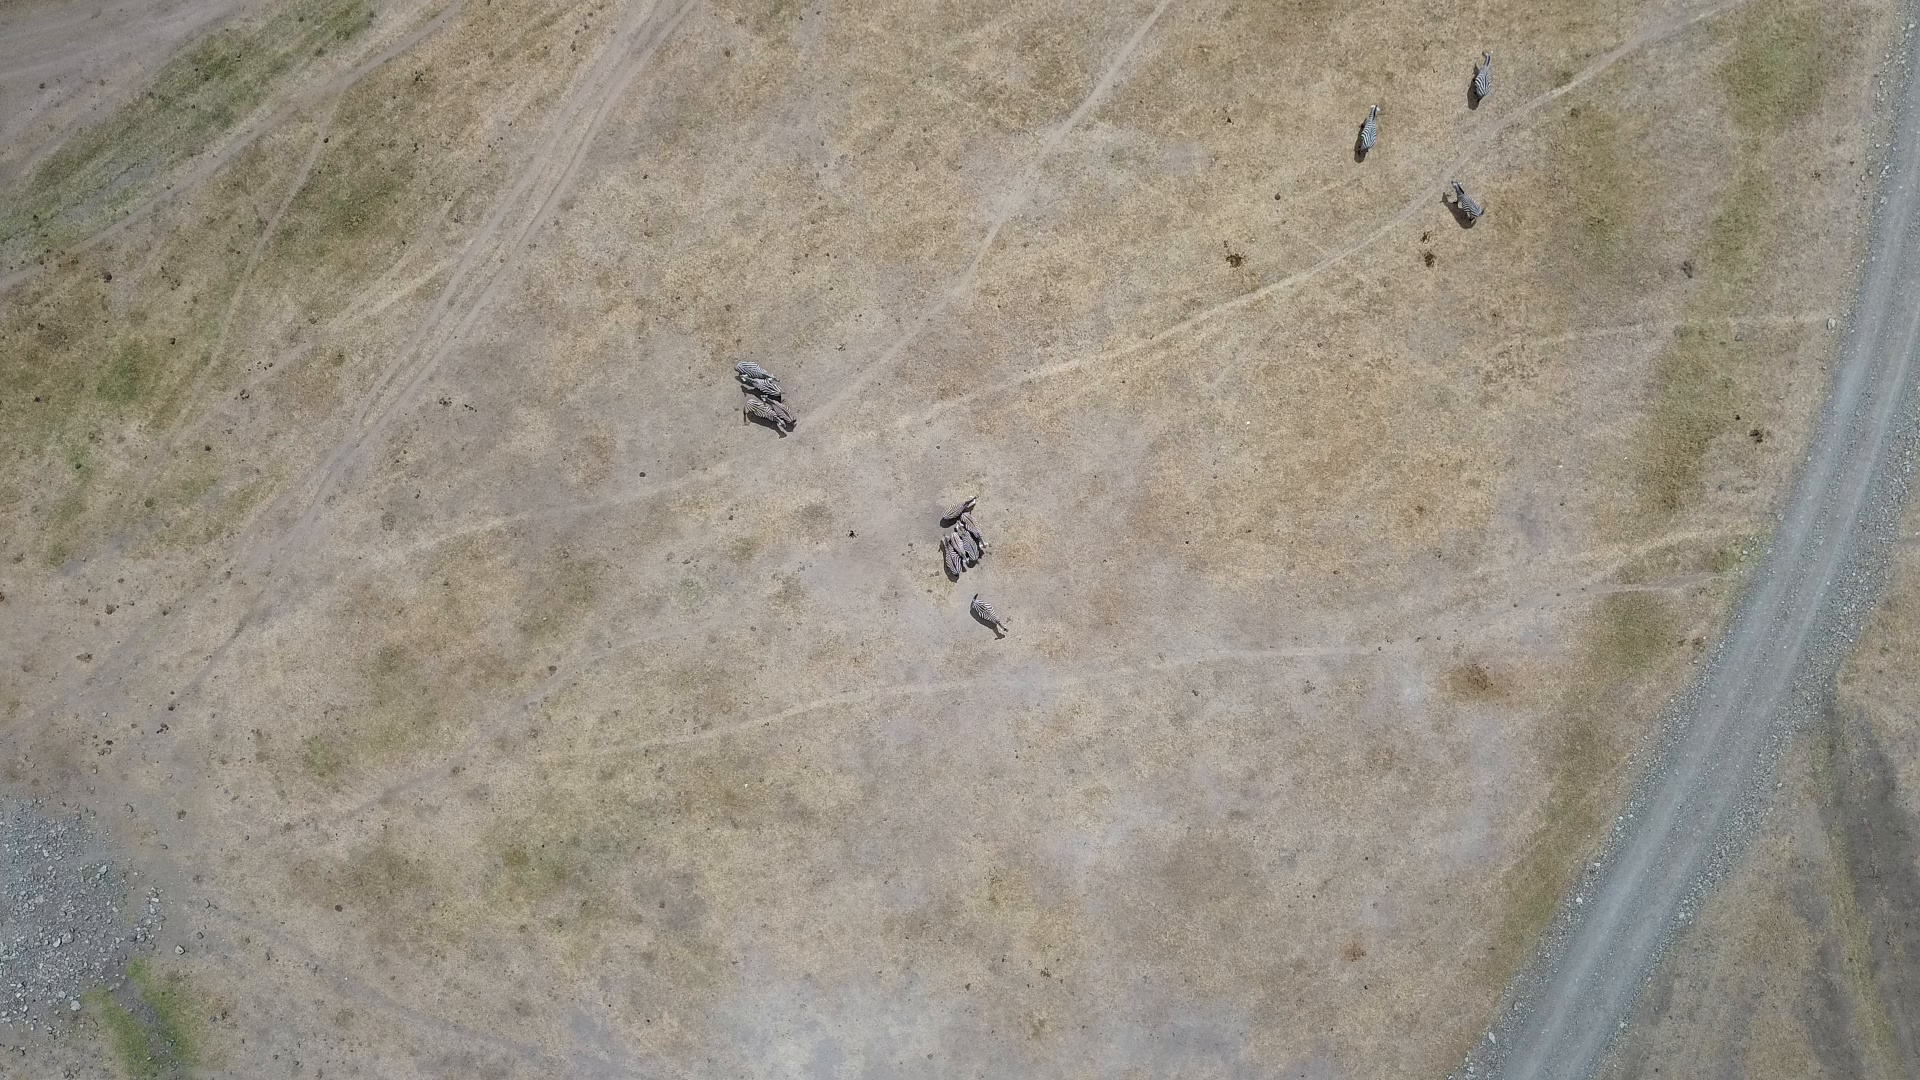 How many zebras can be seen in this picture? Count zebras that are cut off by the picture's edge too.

13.